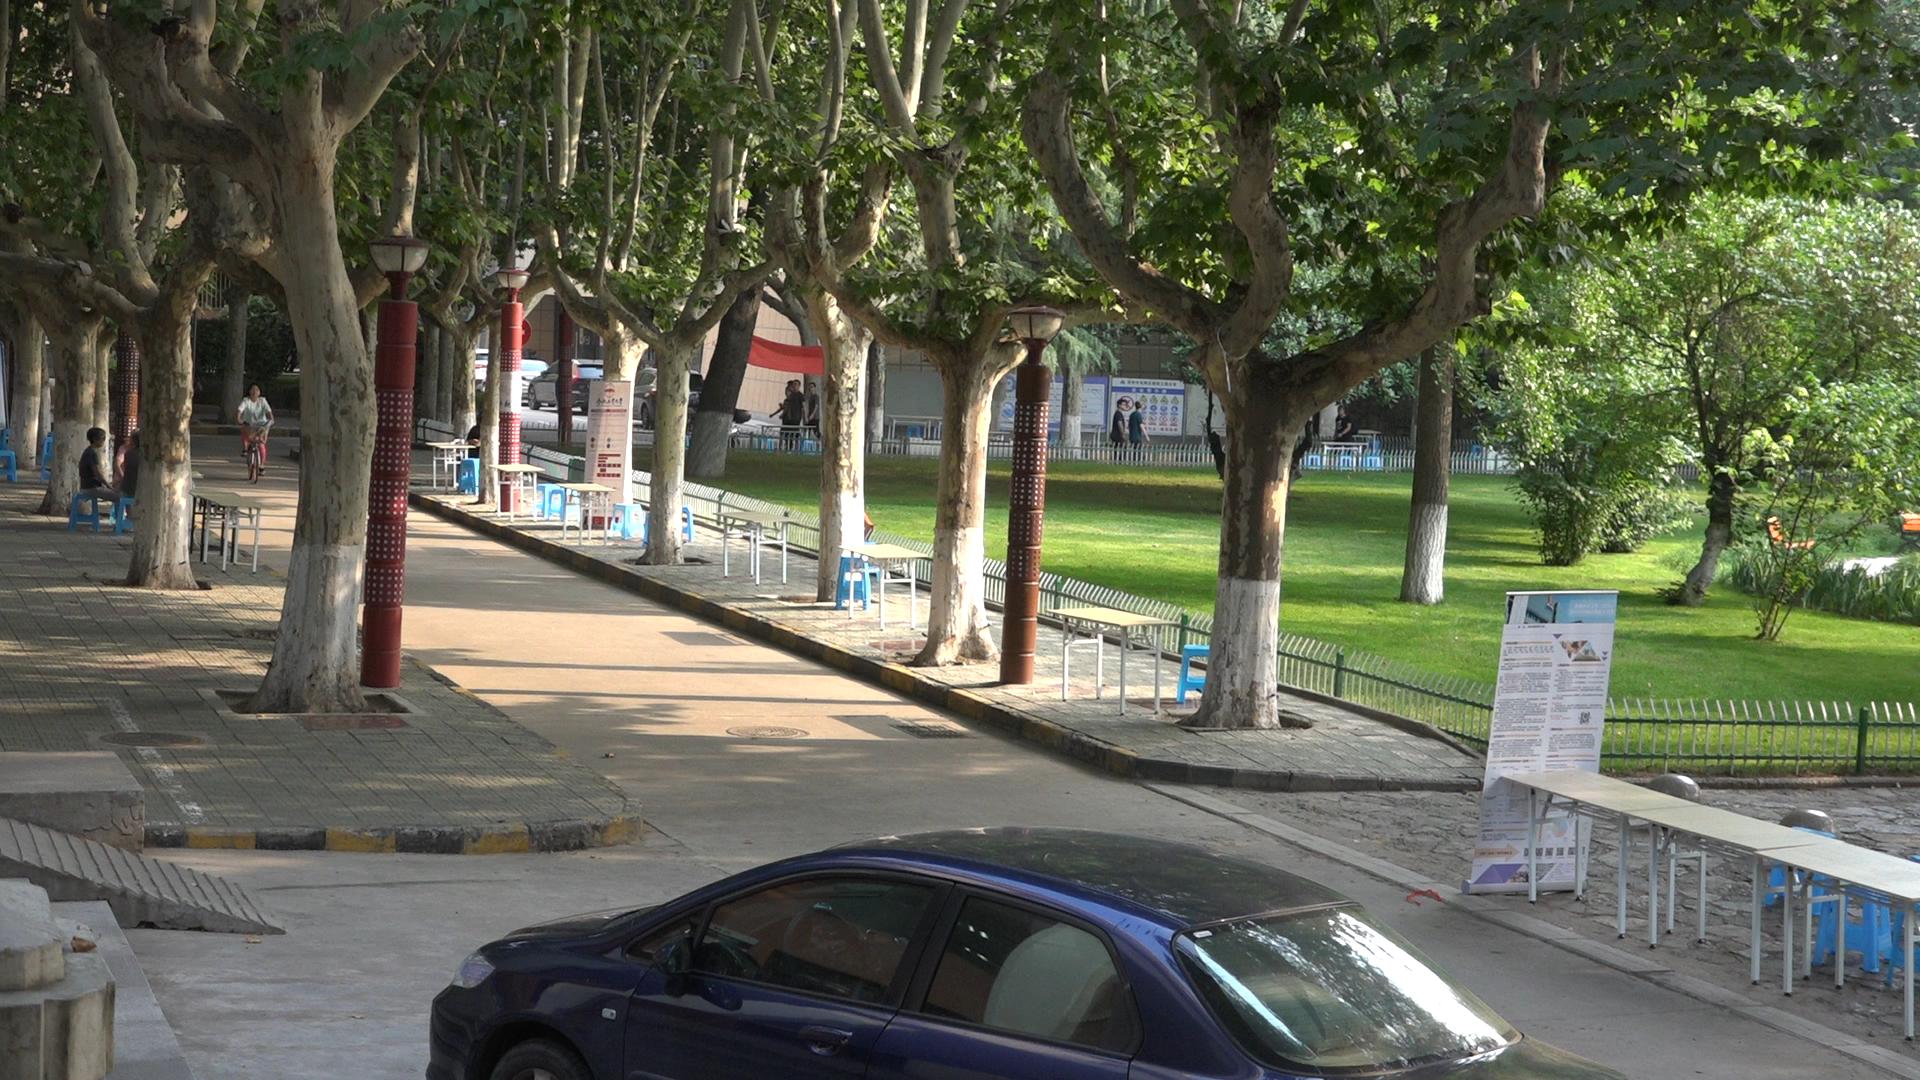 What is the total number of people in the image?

11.